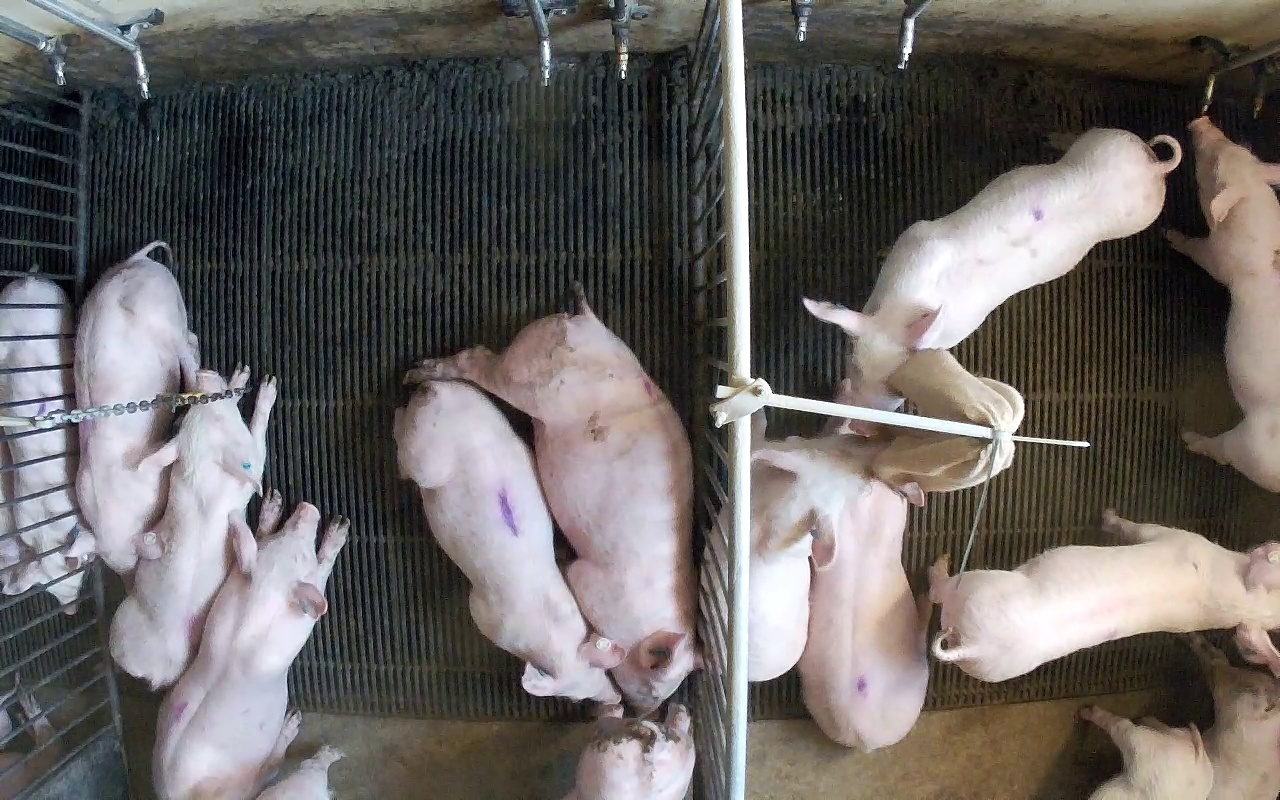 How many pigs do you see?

14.